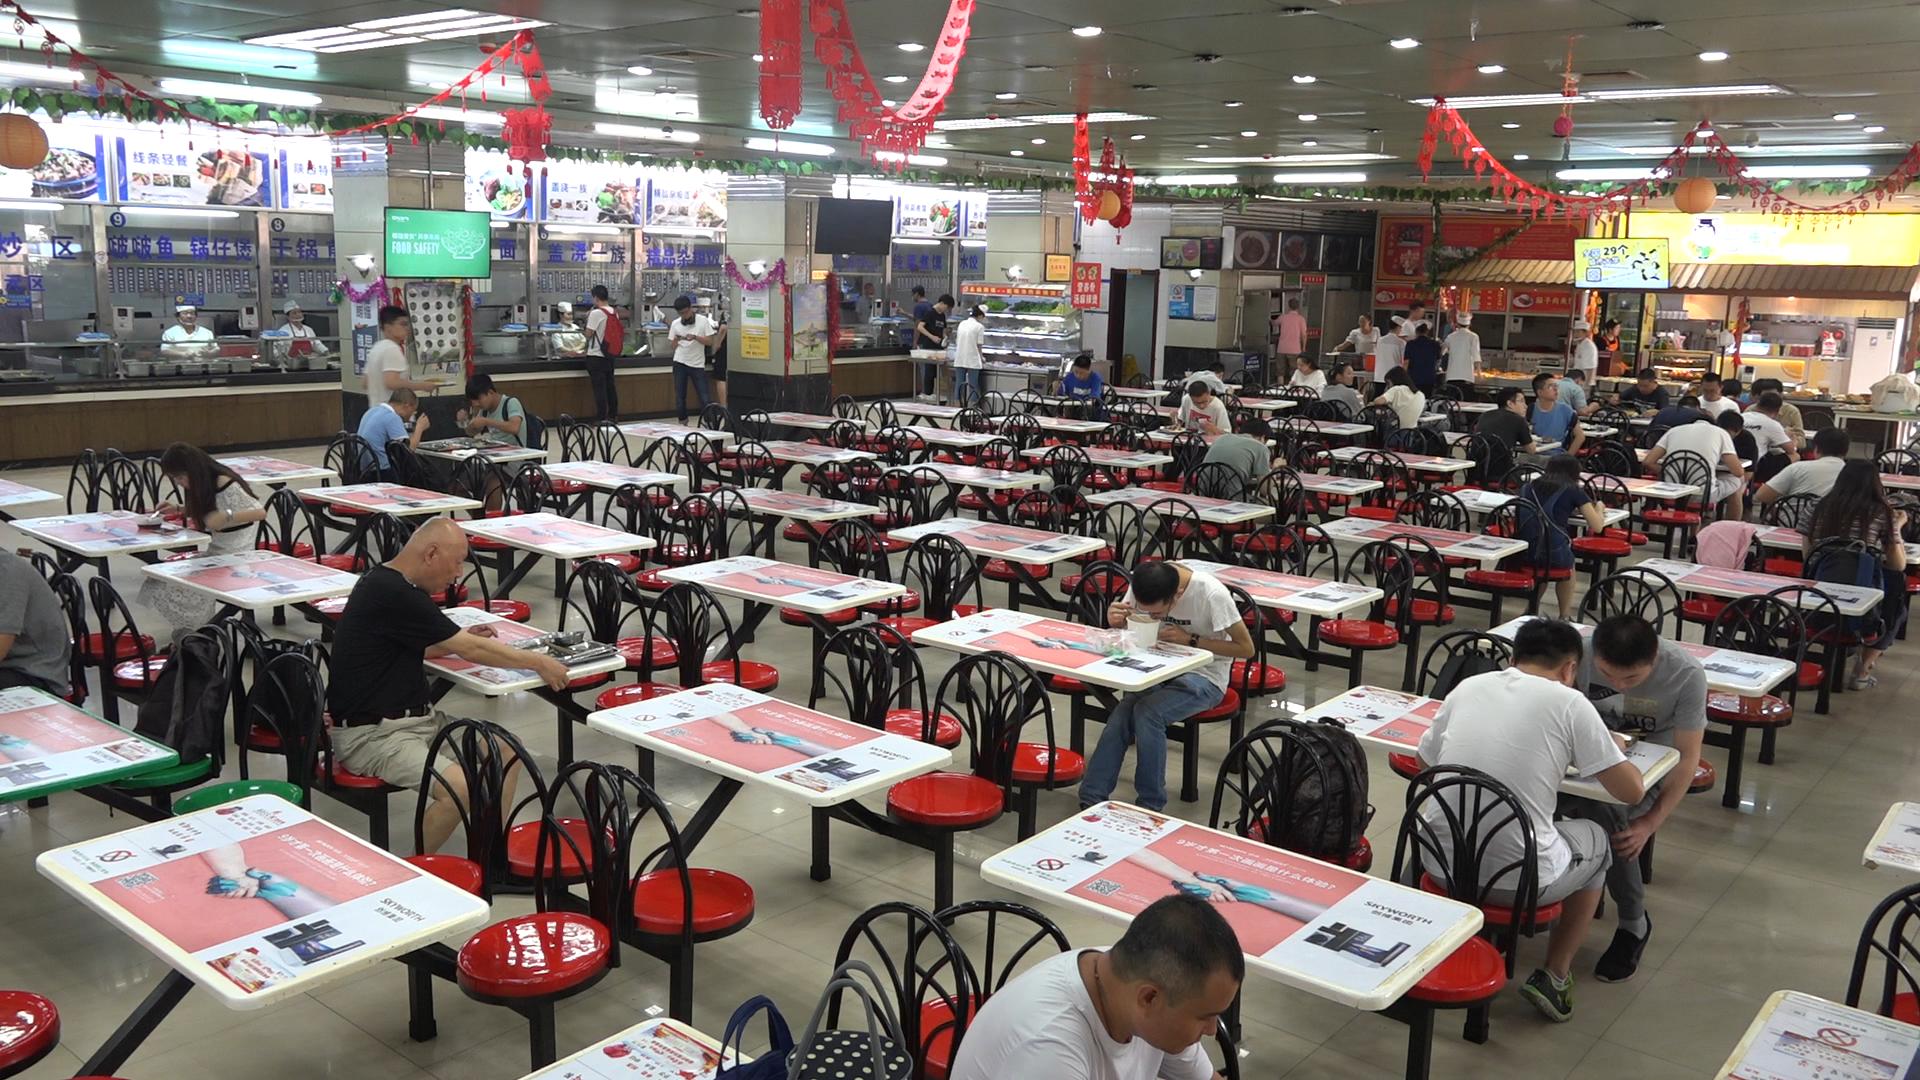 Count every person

47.